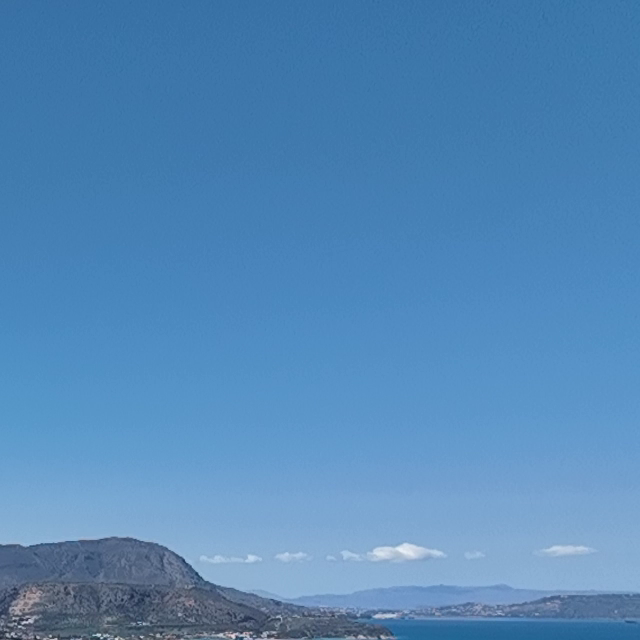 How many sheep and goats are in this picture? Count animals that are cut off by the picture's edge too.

0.